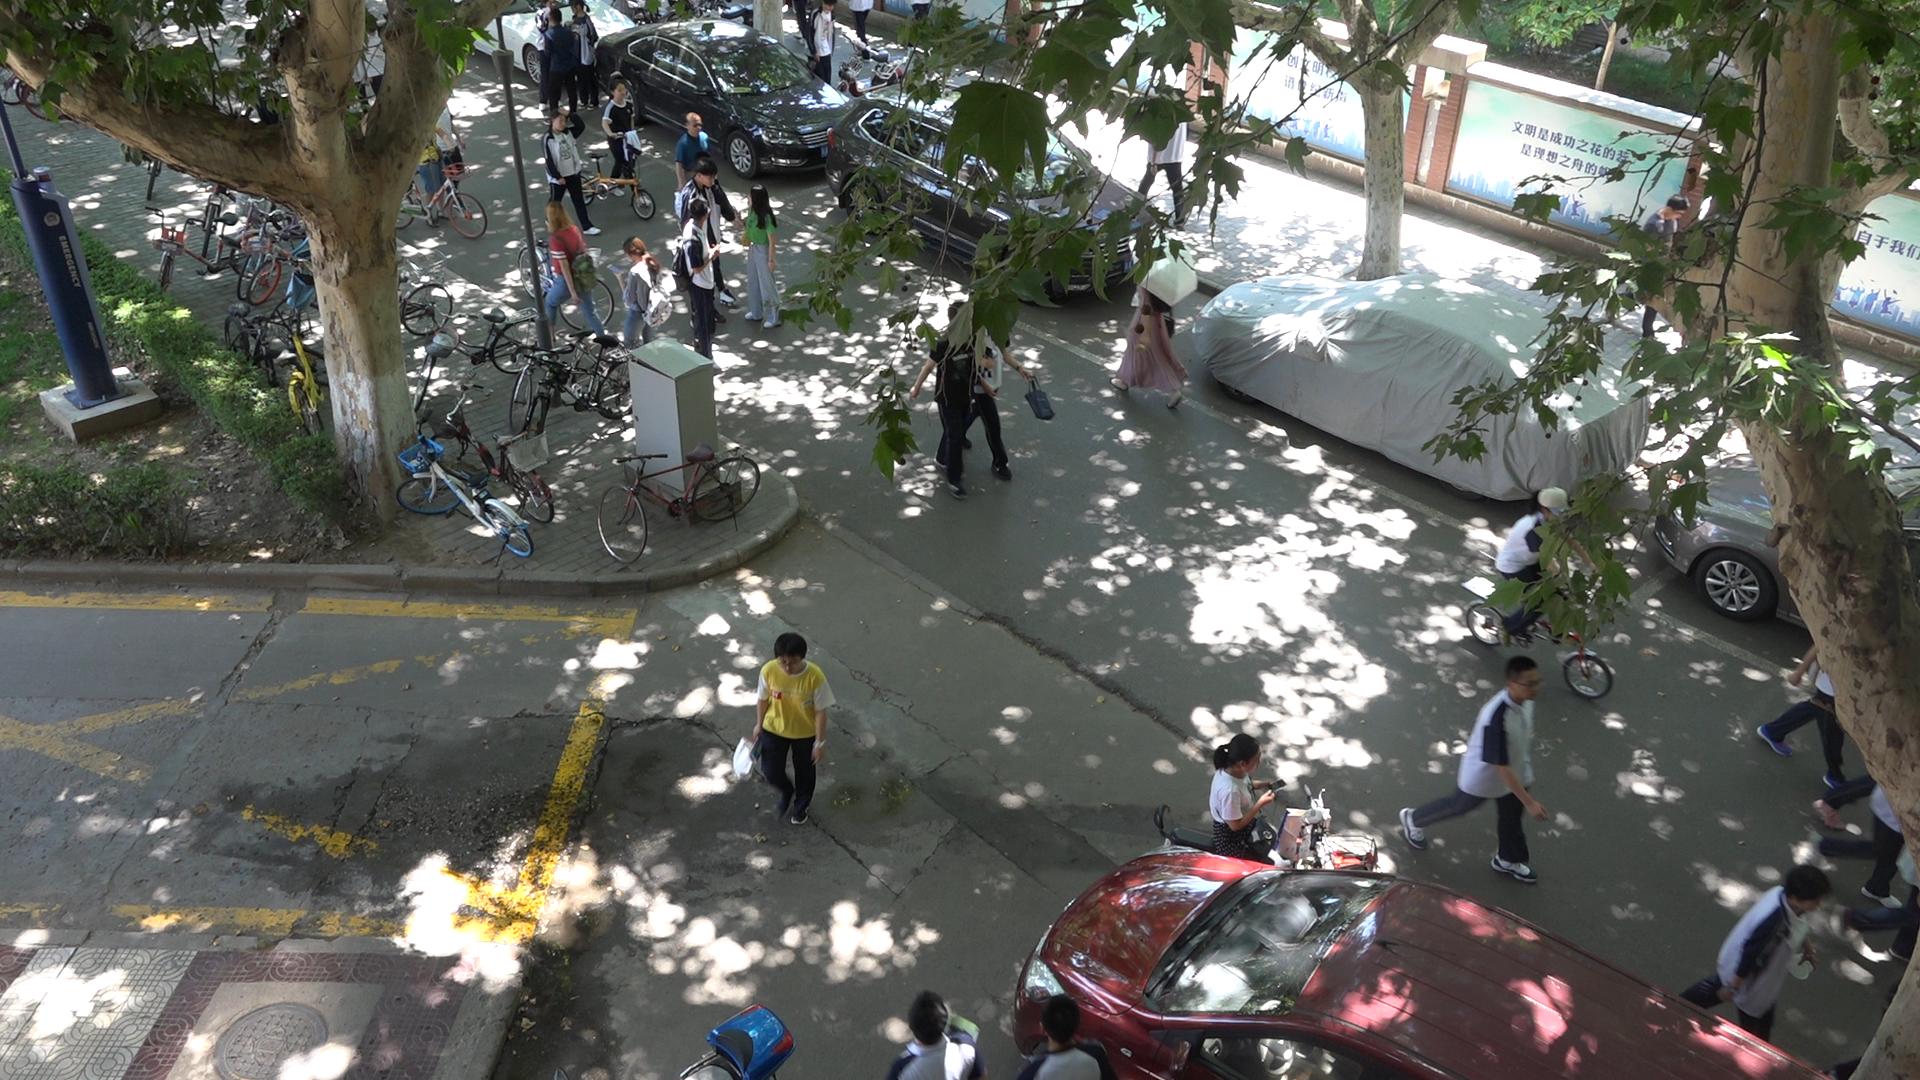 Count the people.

23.